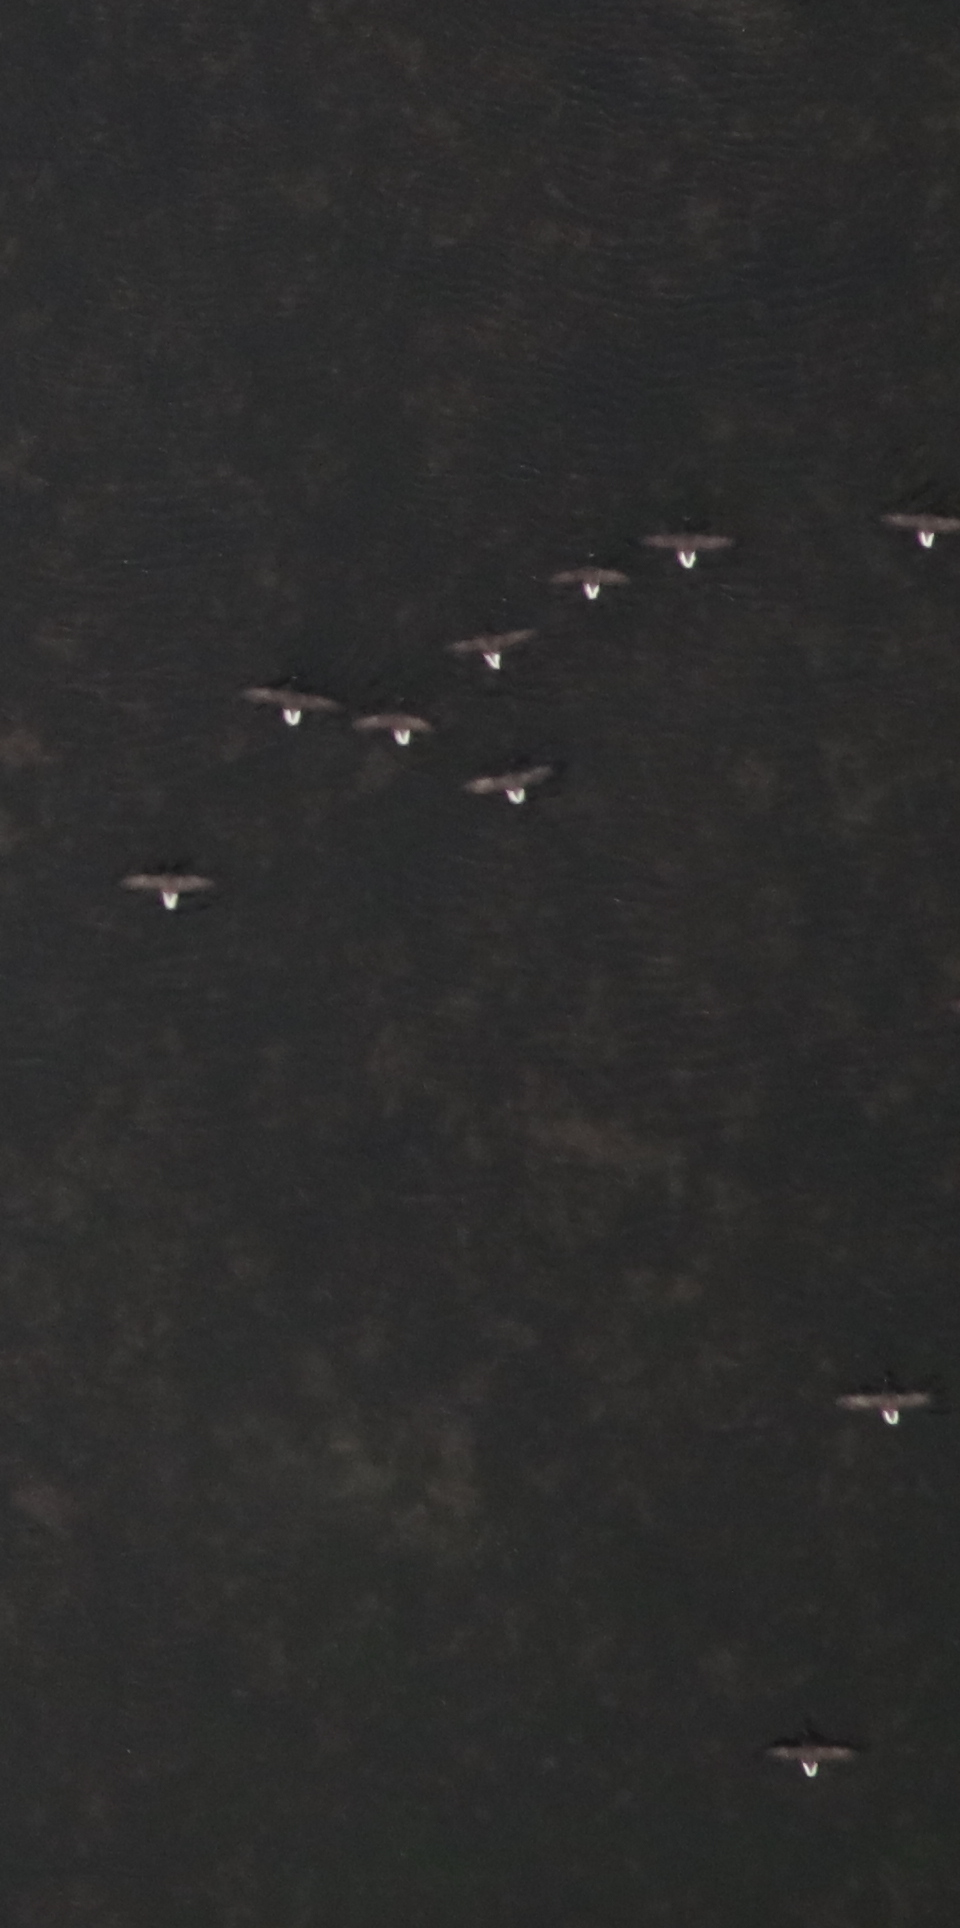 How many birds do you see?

10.